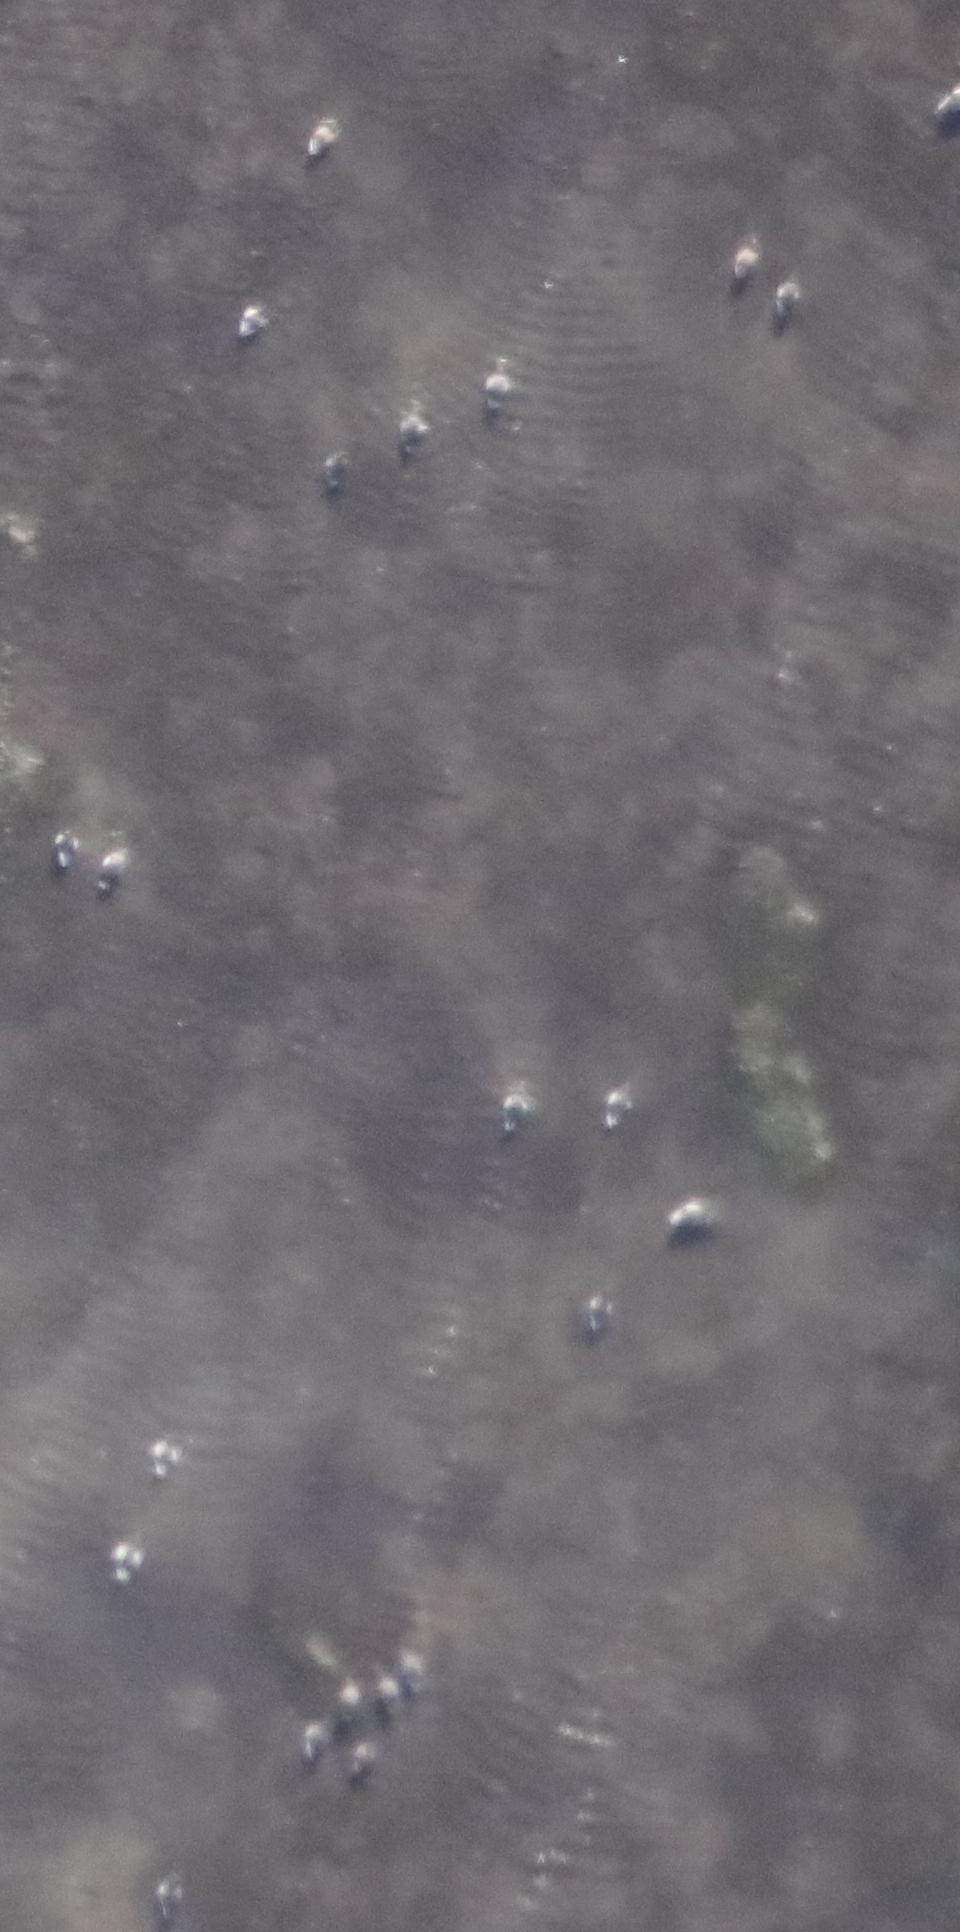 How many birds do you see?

21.